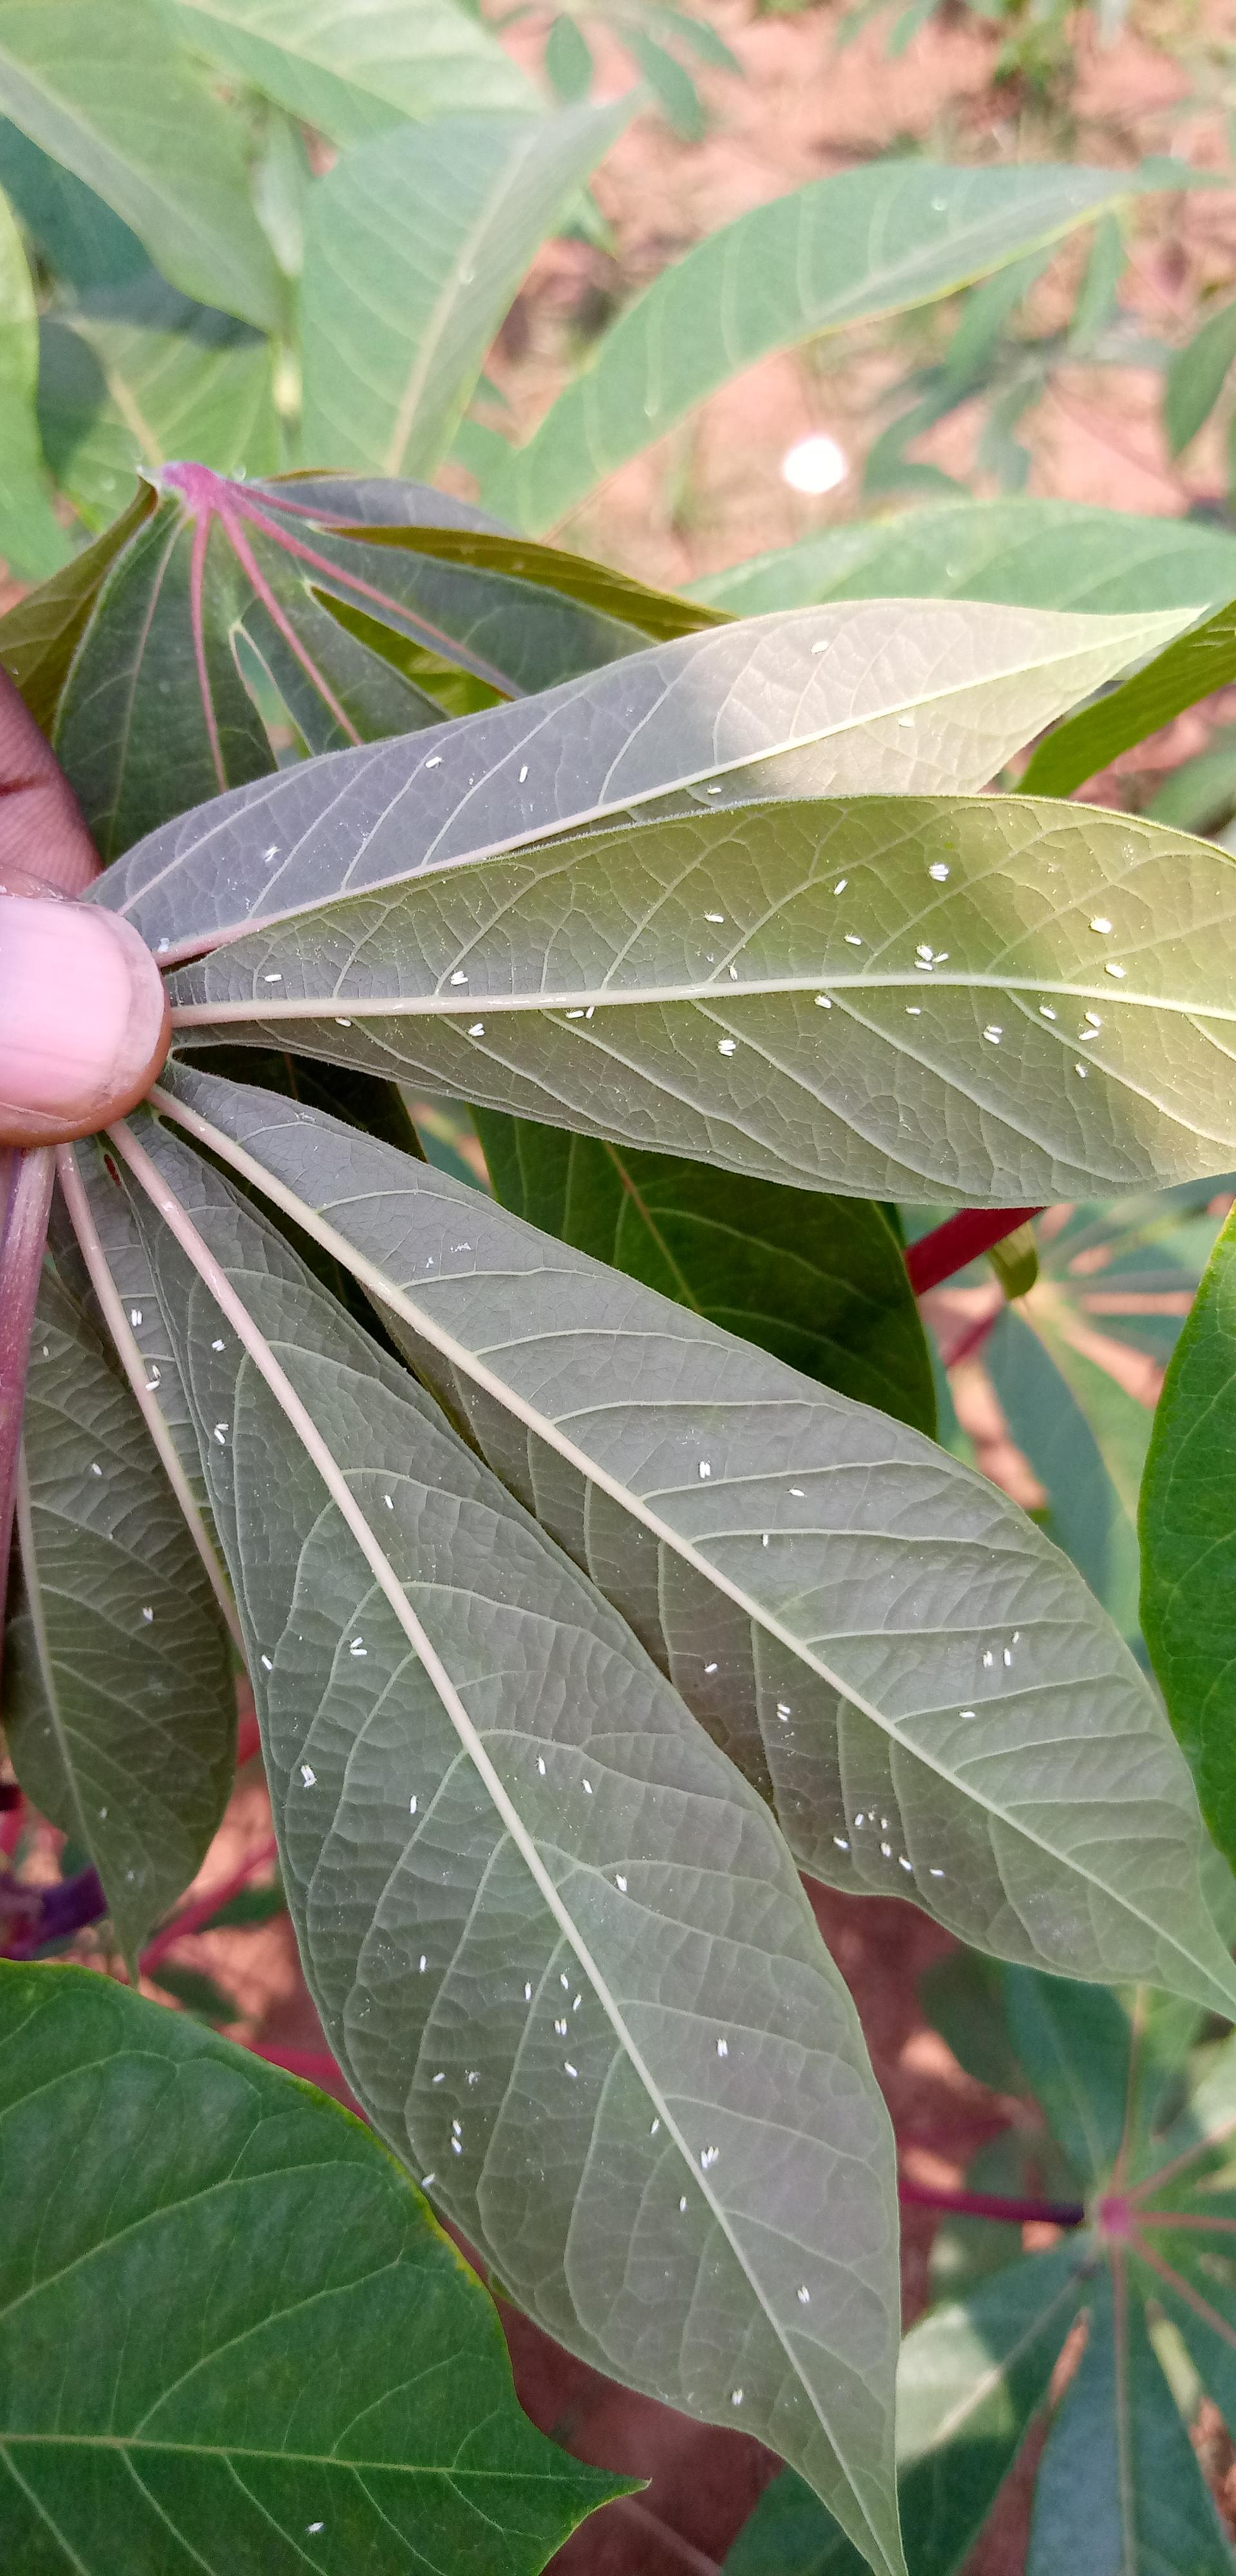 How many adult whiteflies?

99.